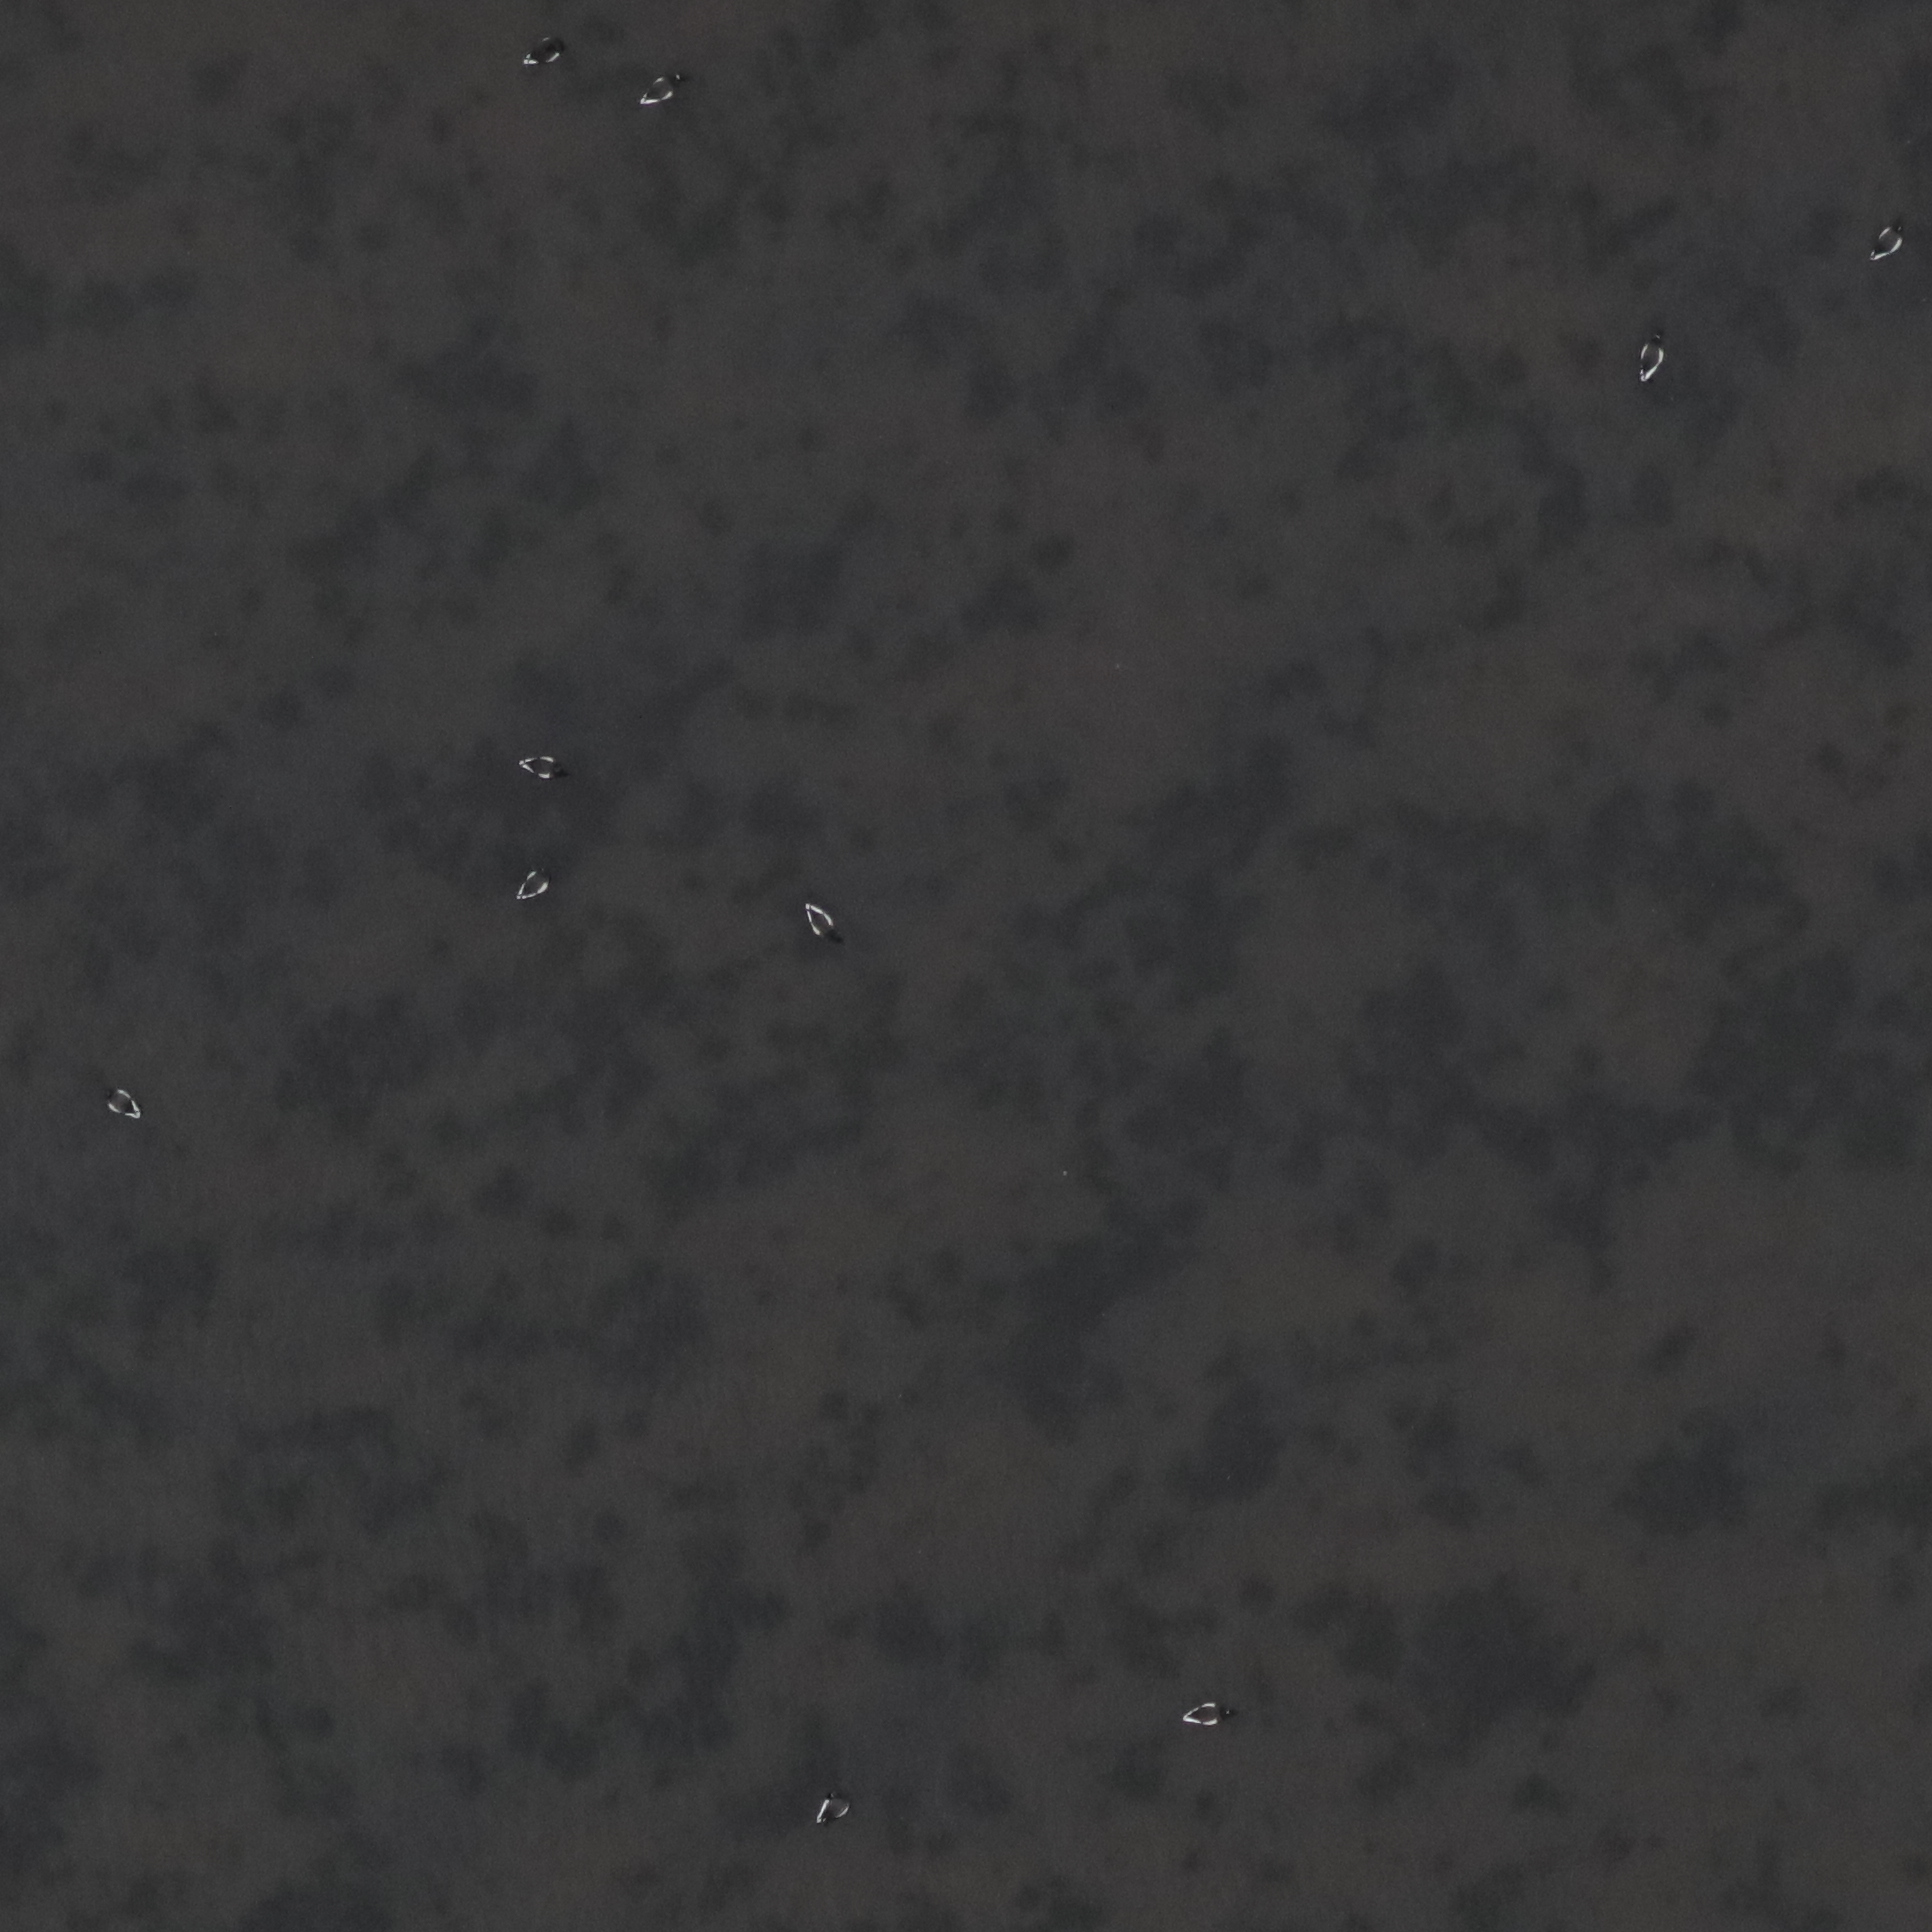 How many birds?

10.